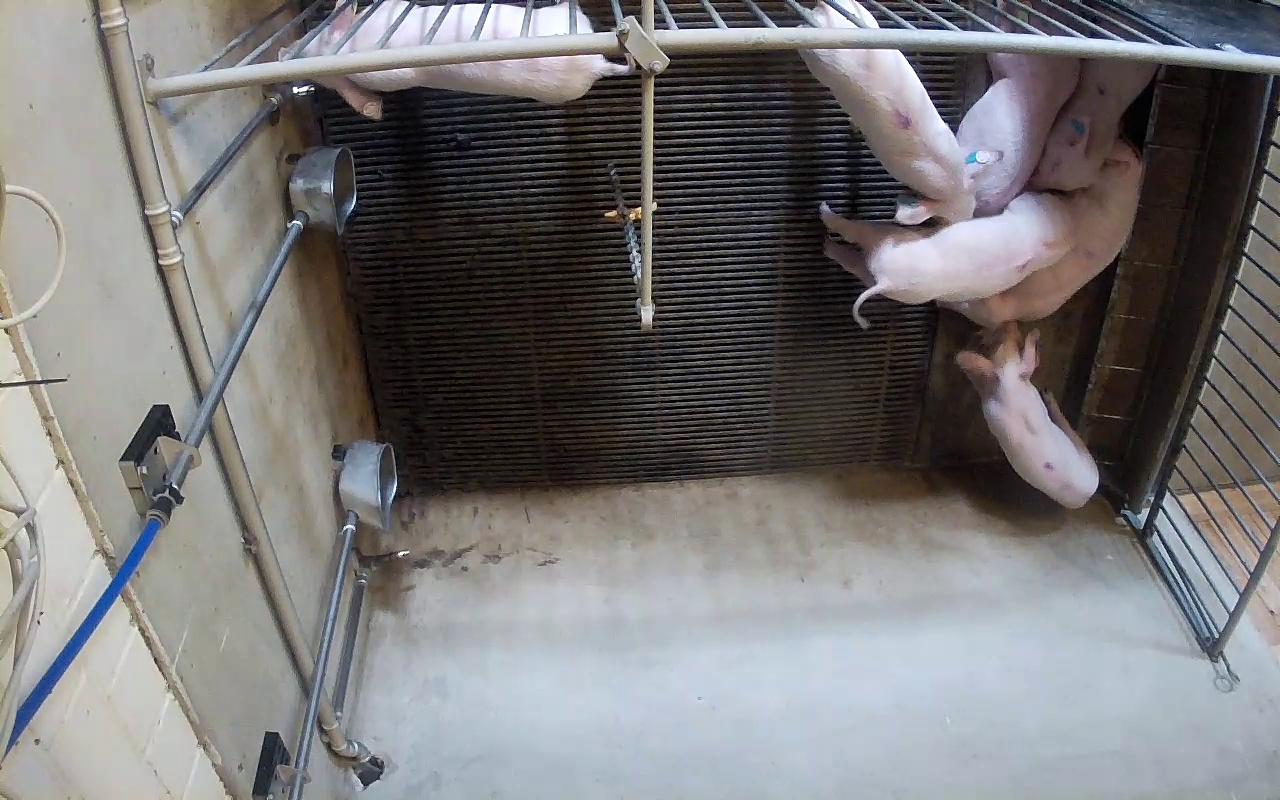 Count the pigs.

7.